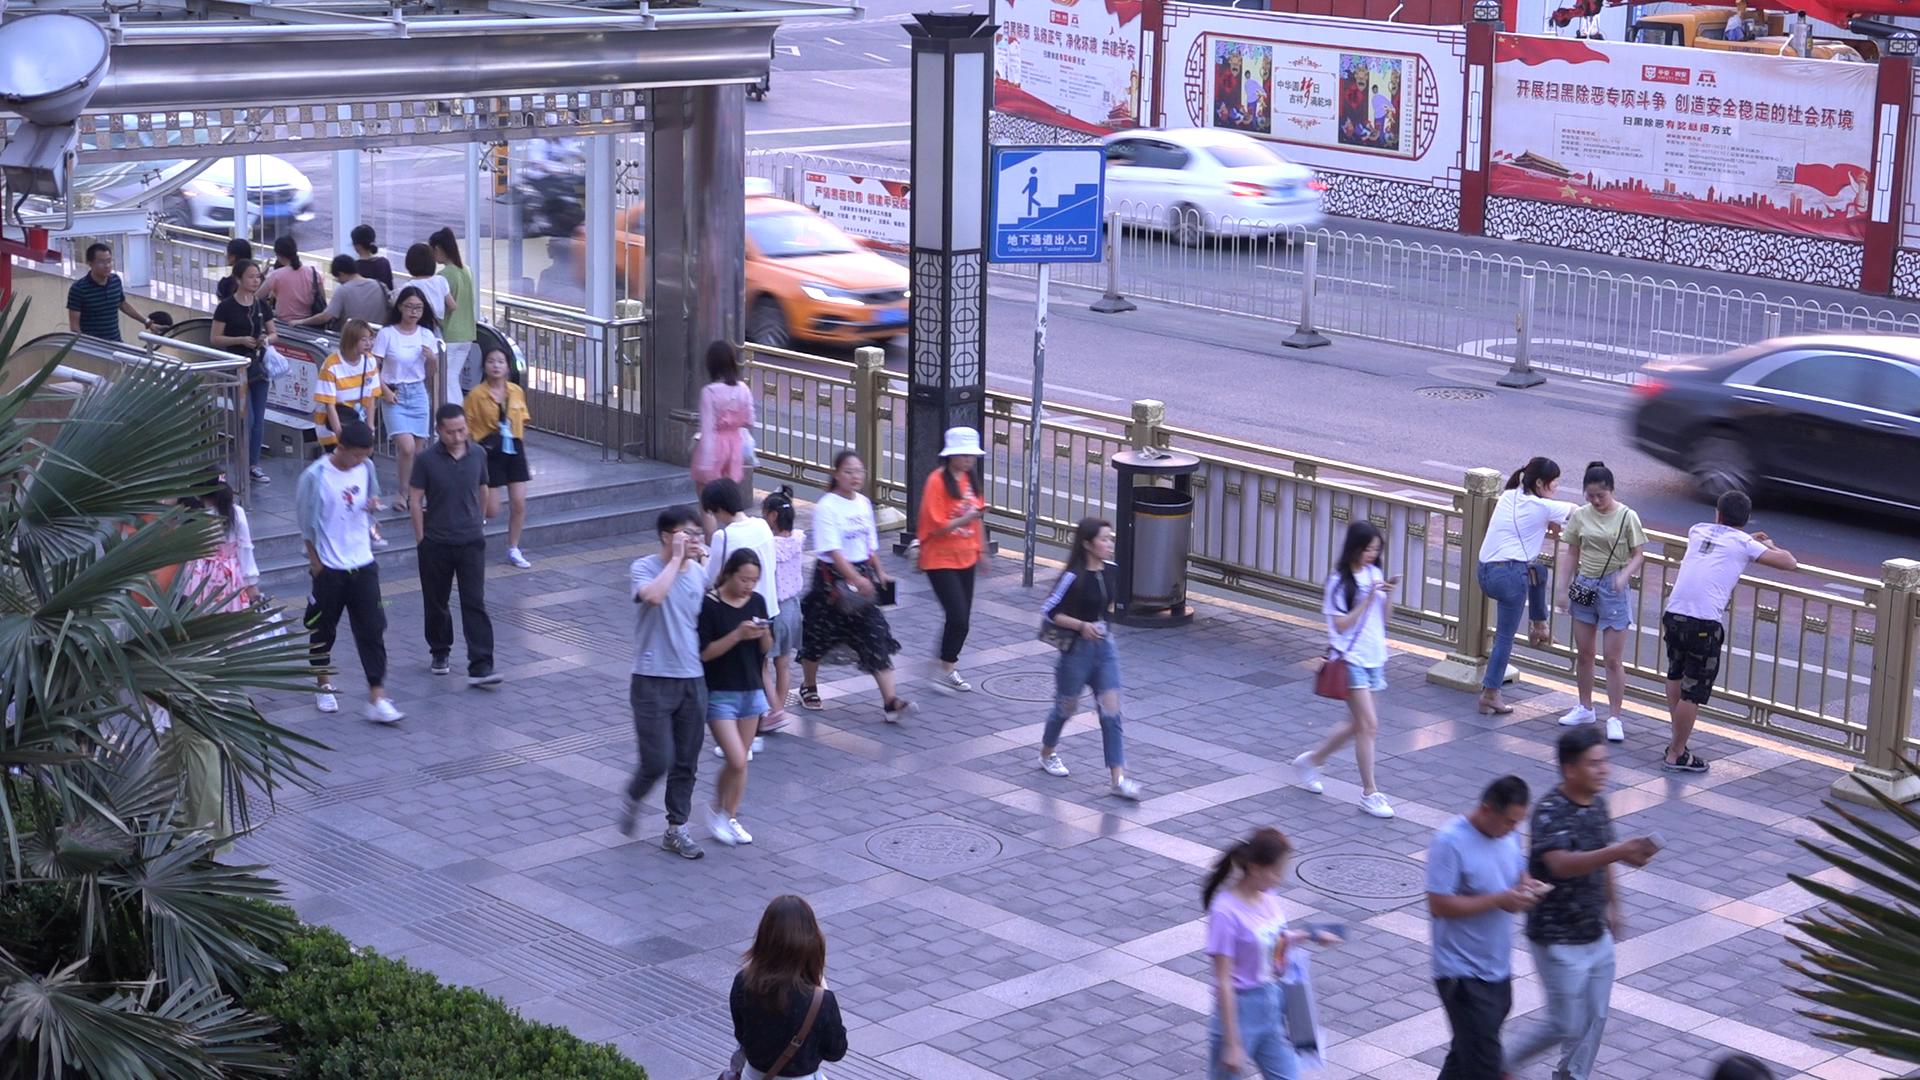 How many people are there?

34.